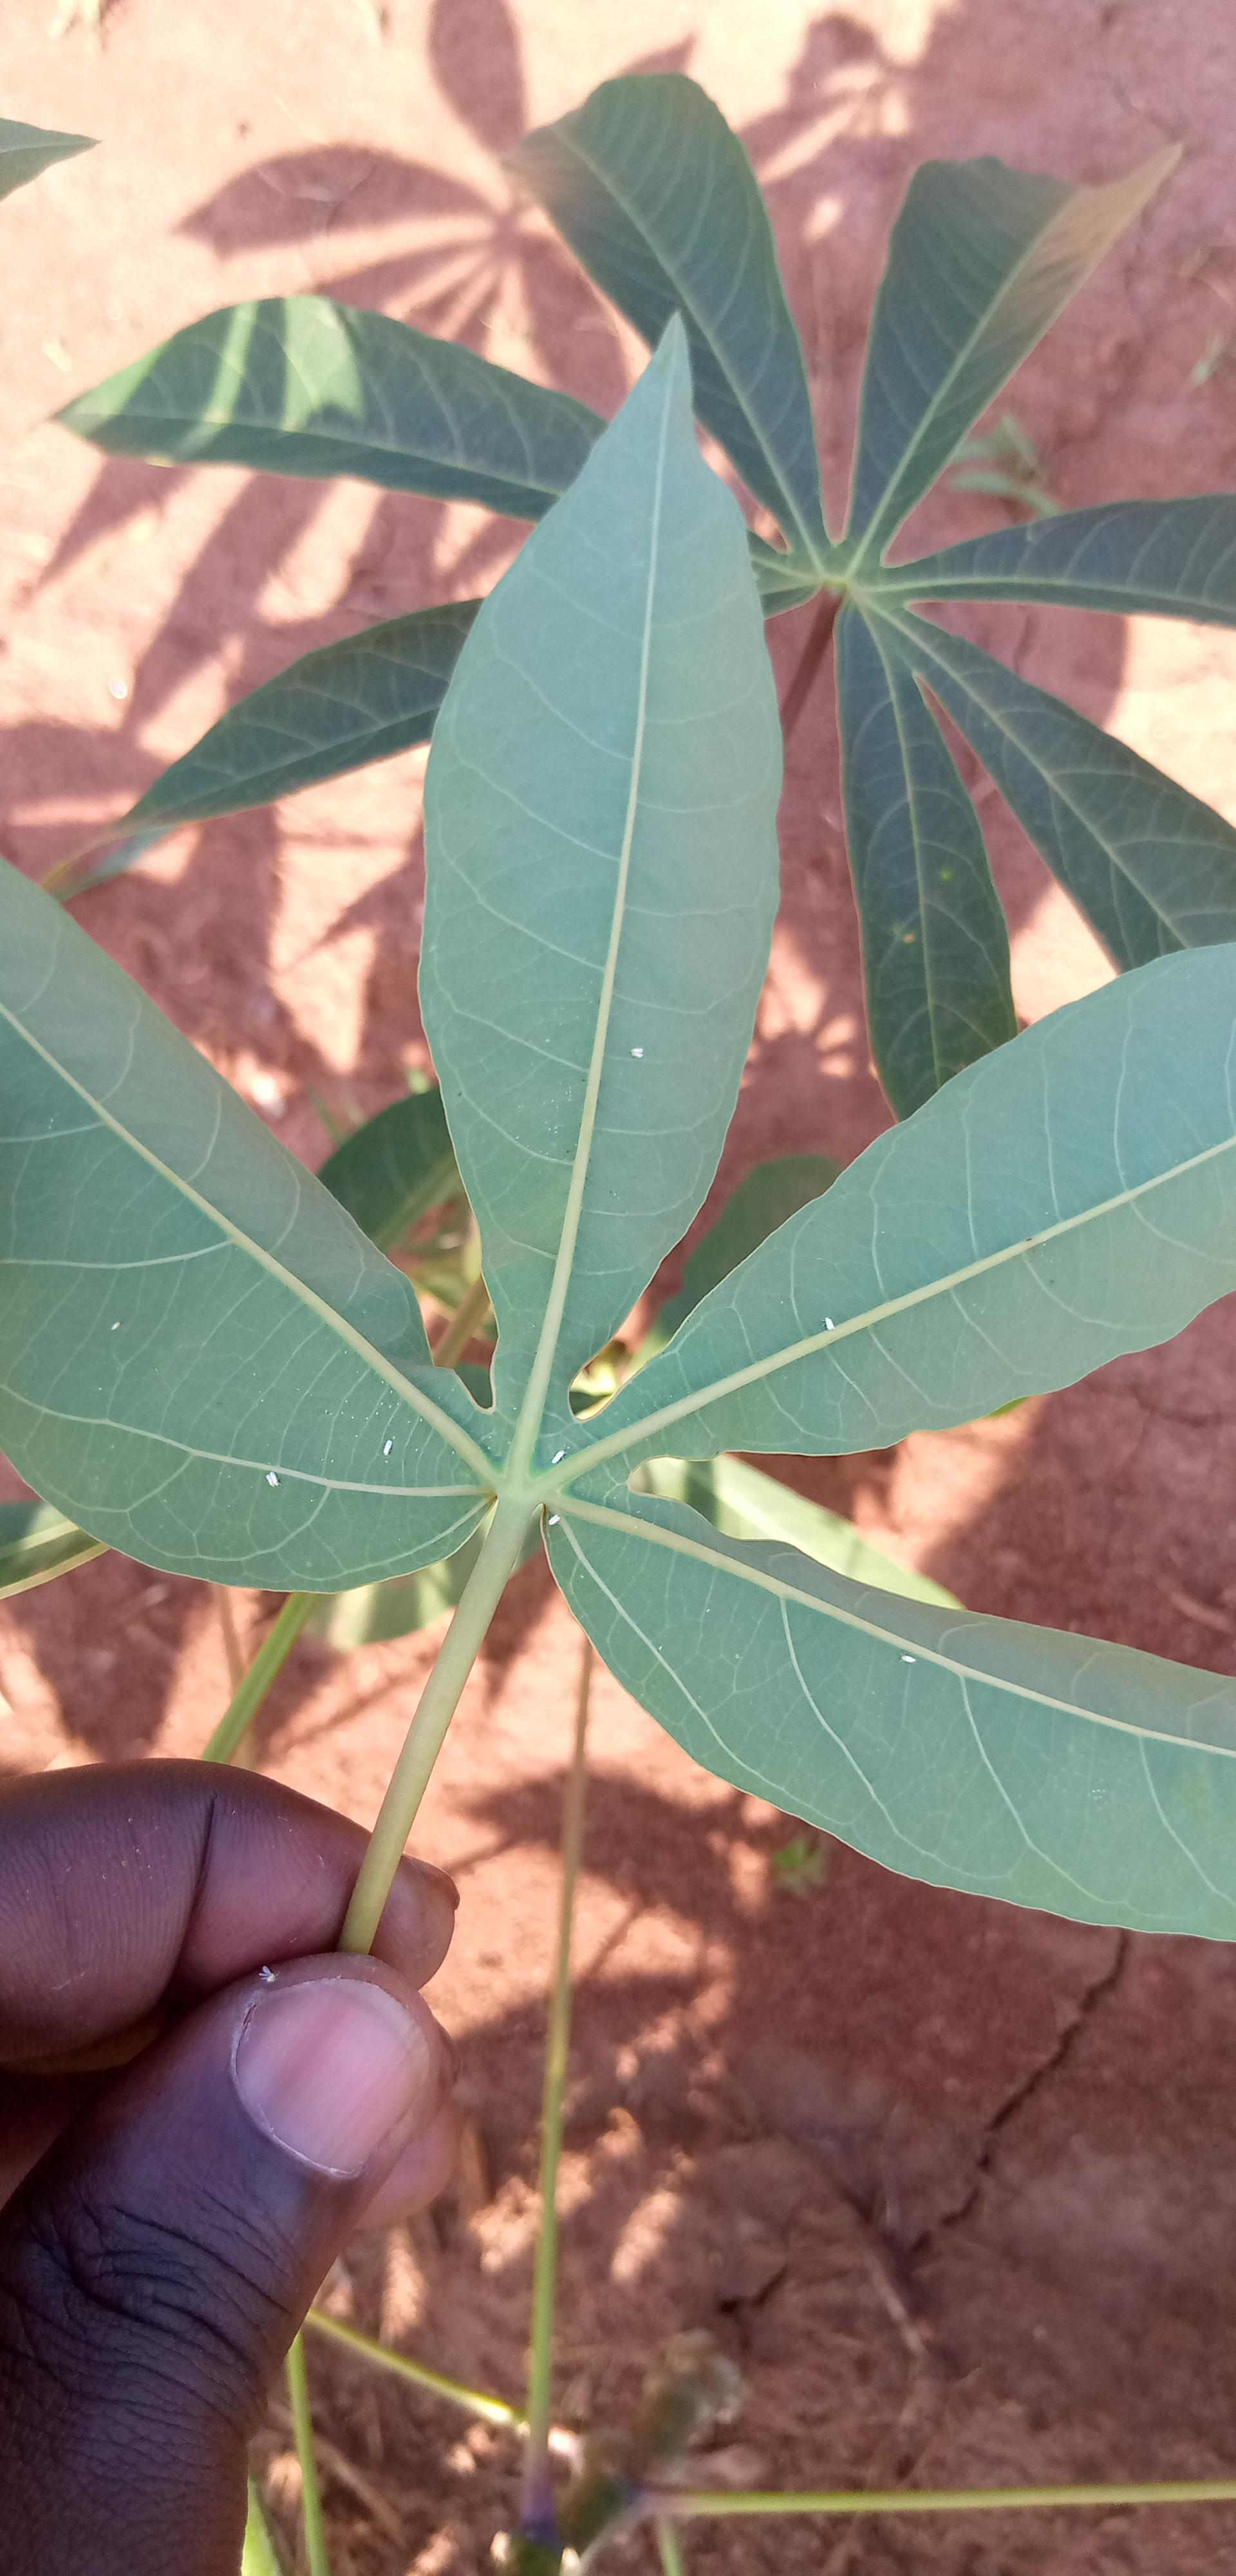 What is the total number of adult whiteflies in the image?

8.